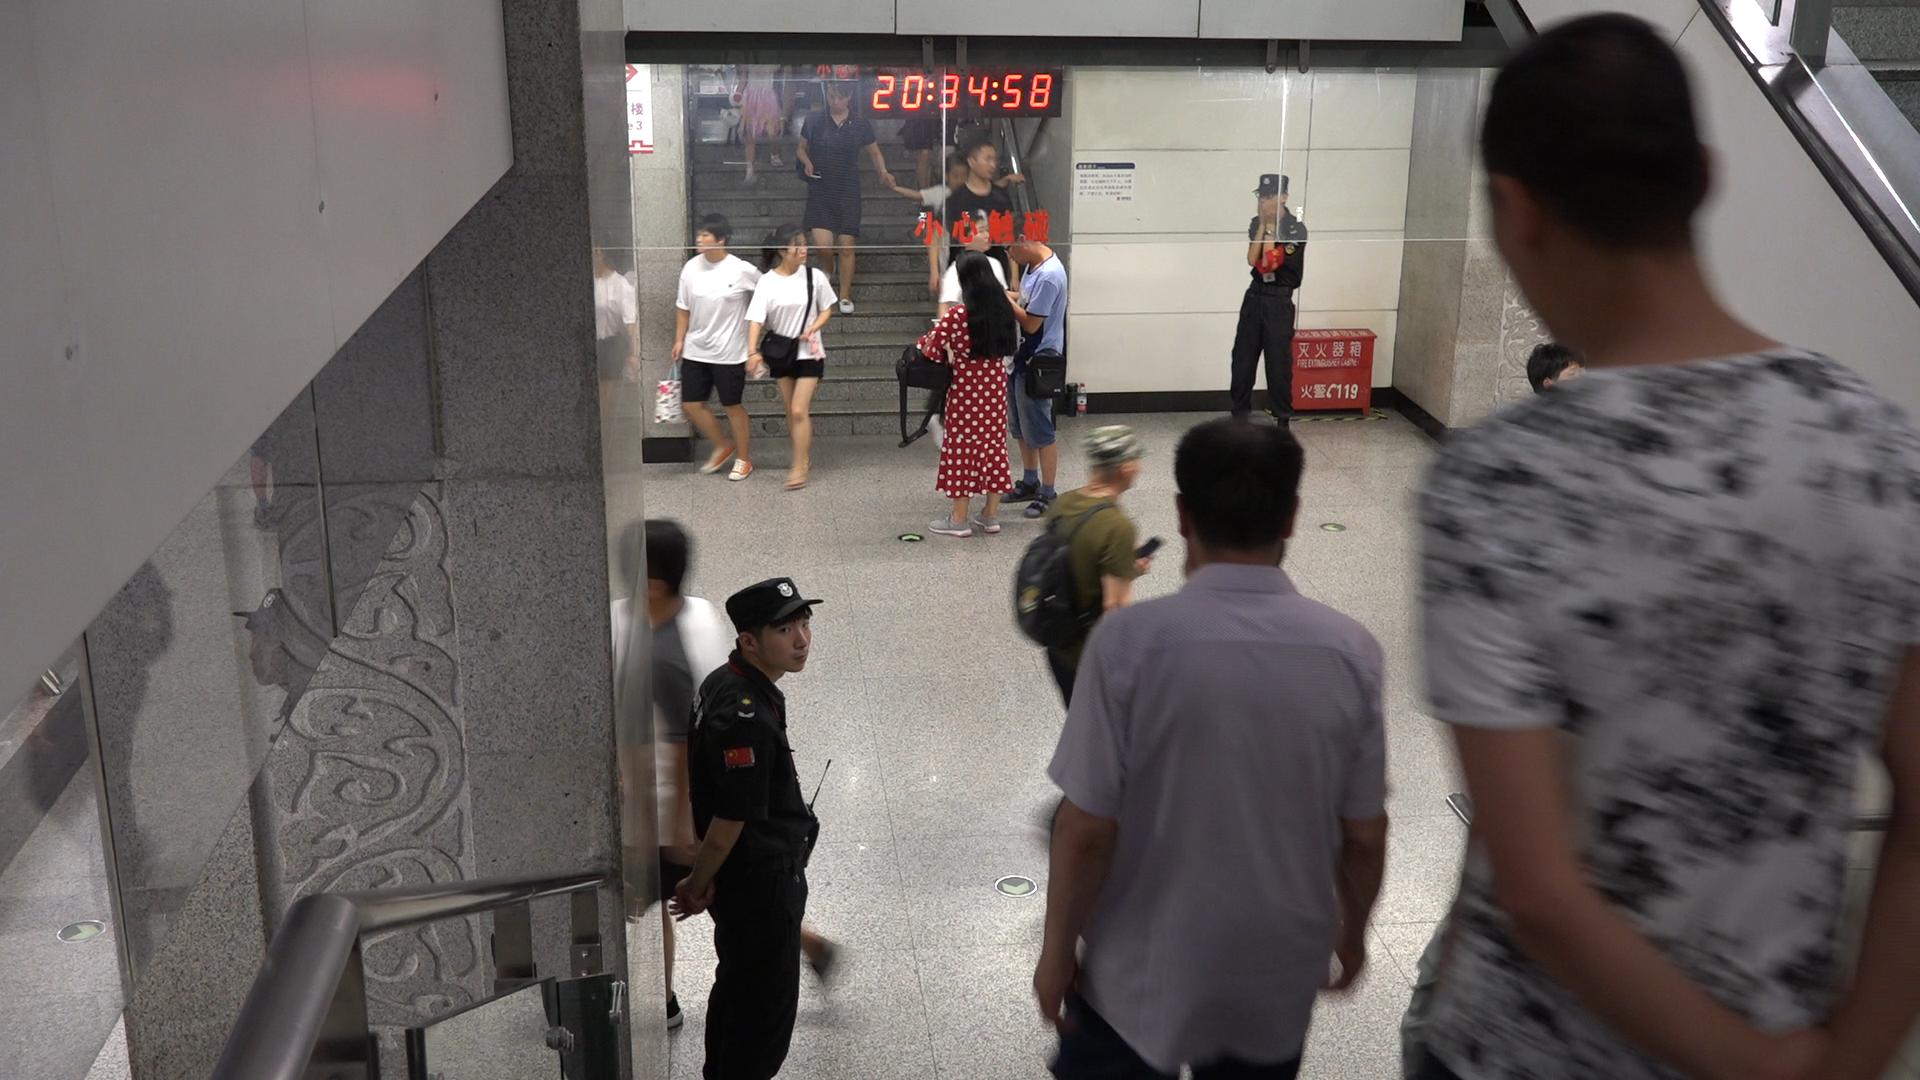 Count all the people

14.